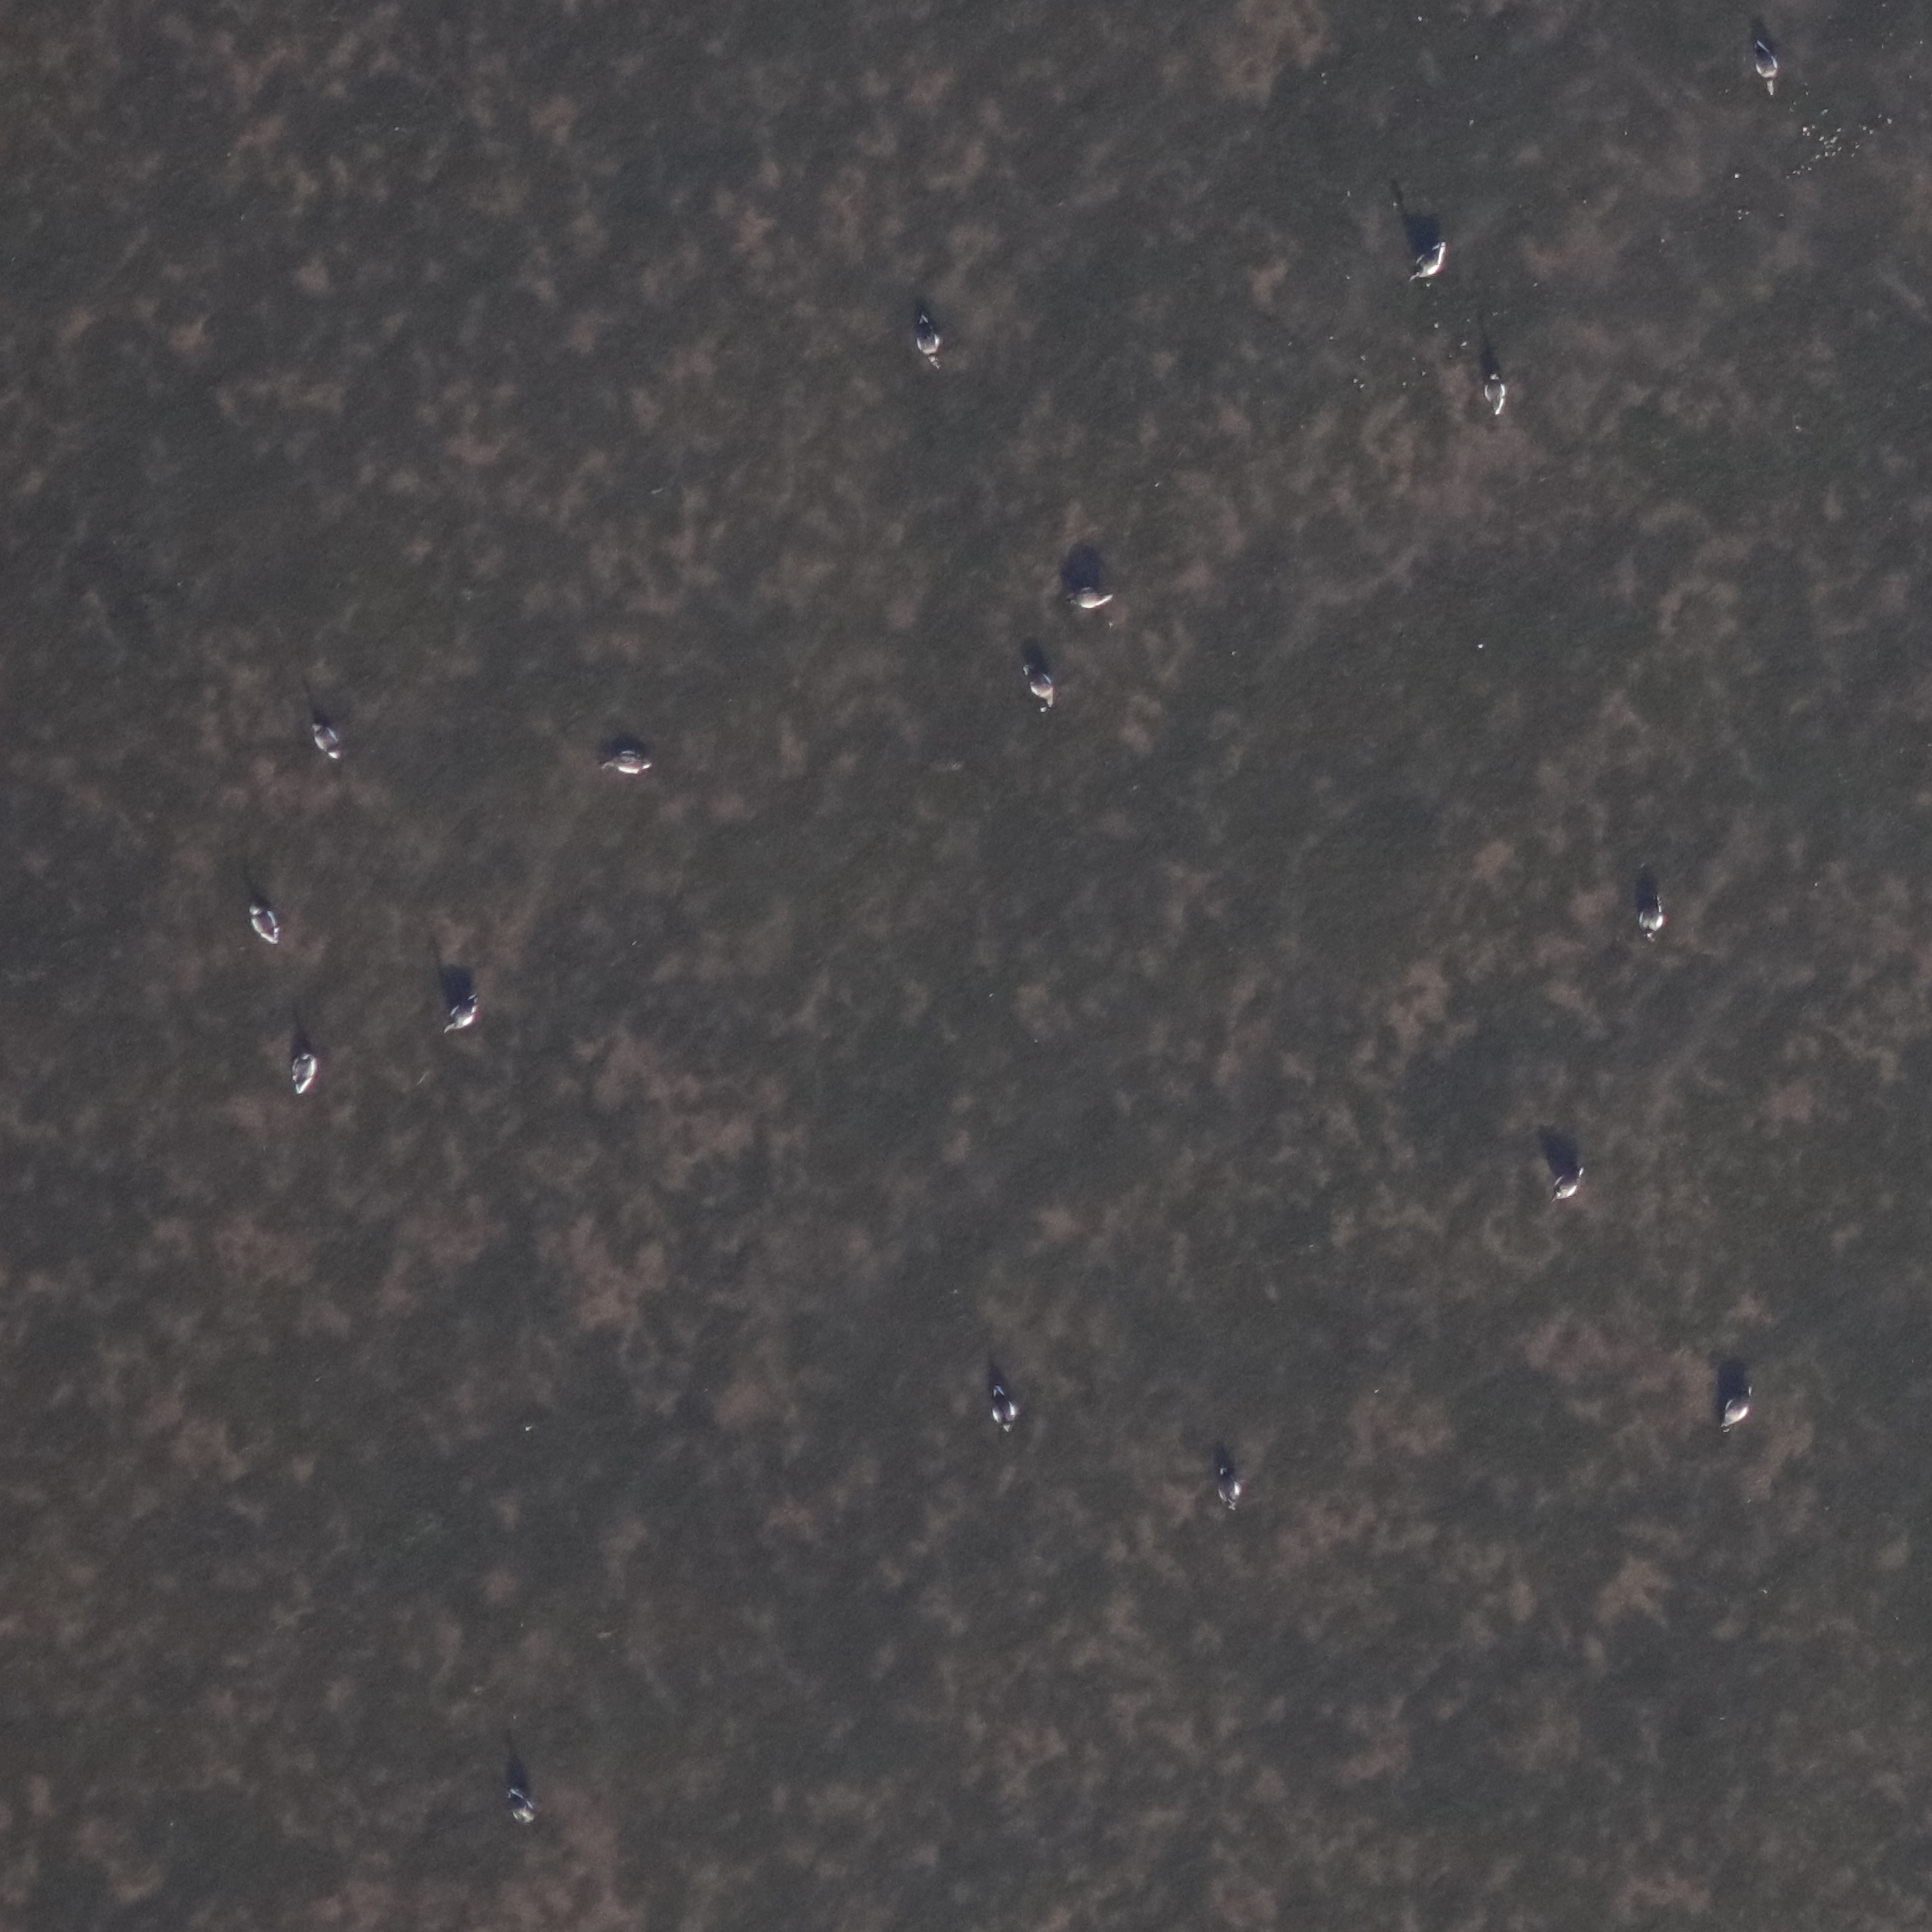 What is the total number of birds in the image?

17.